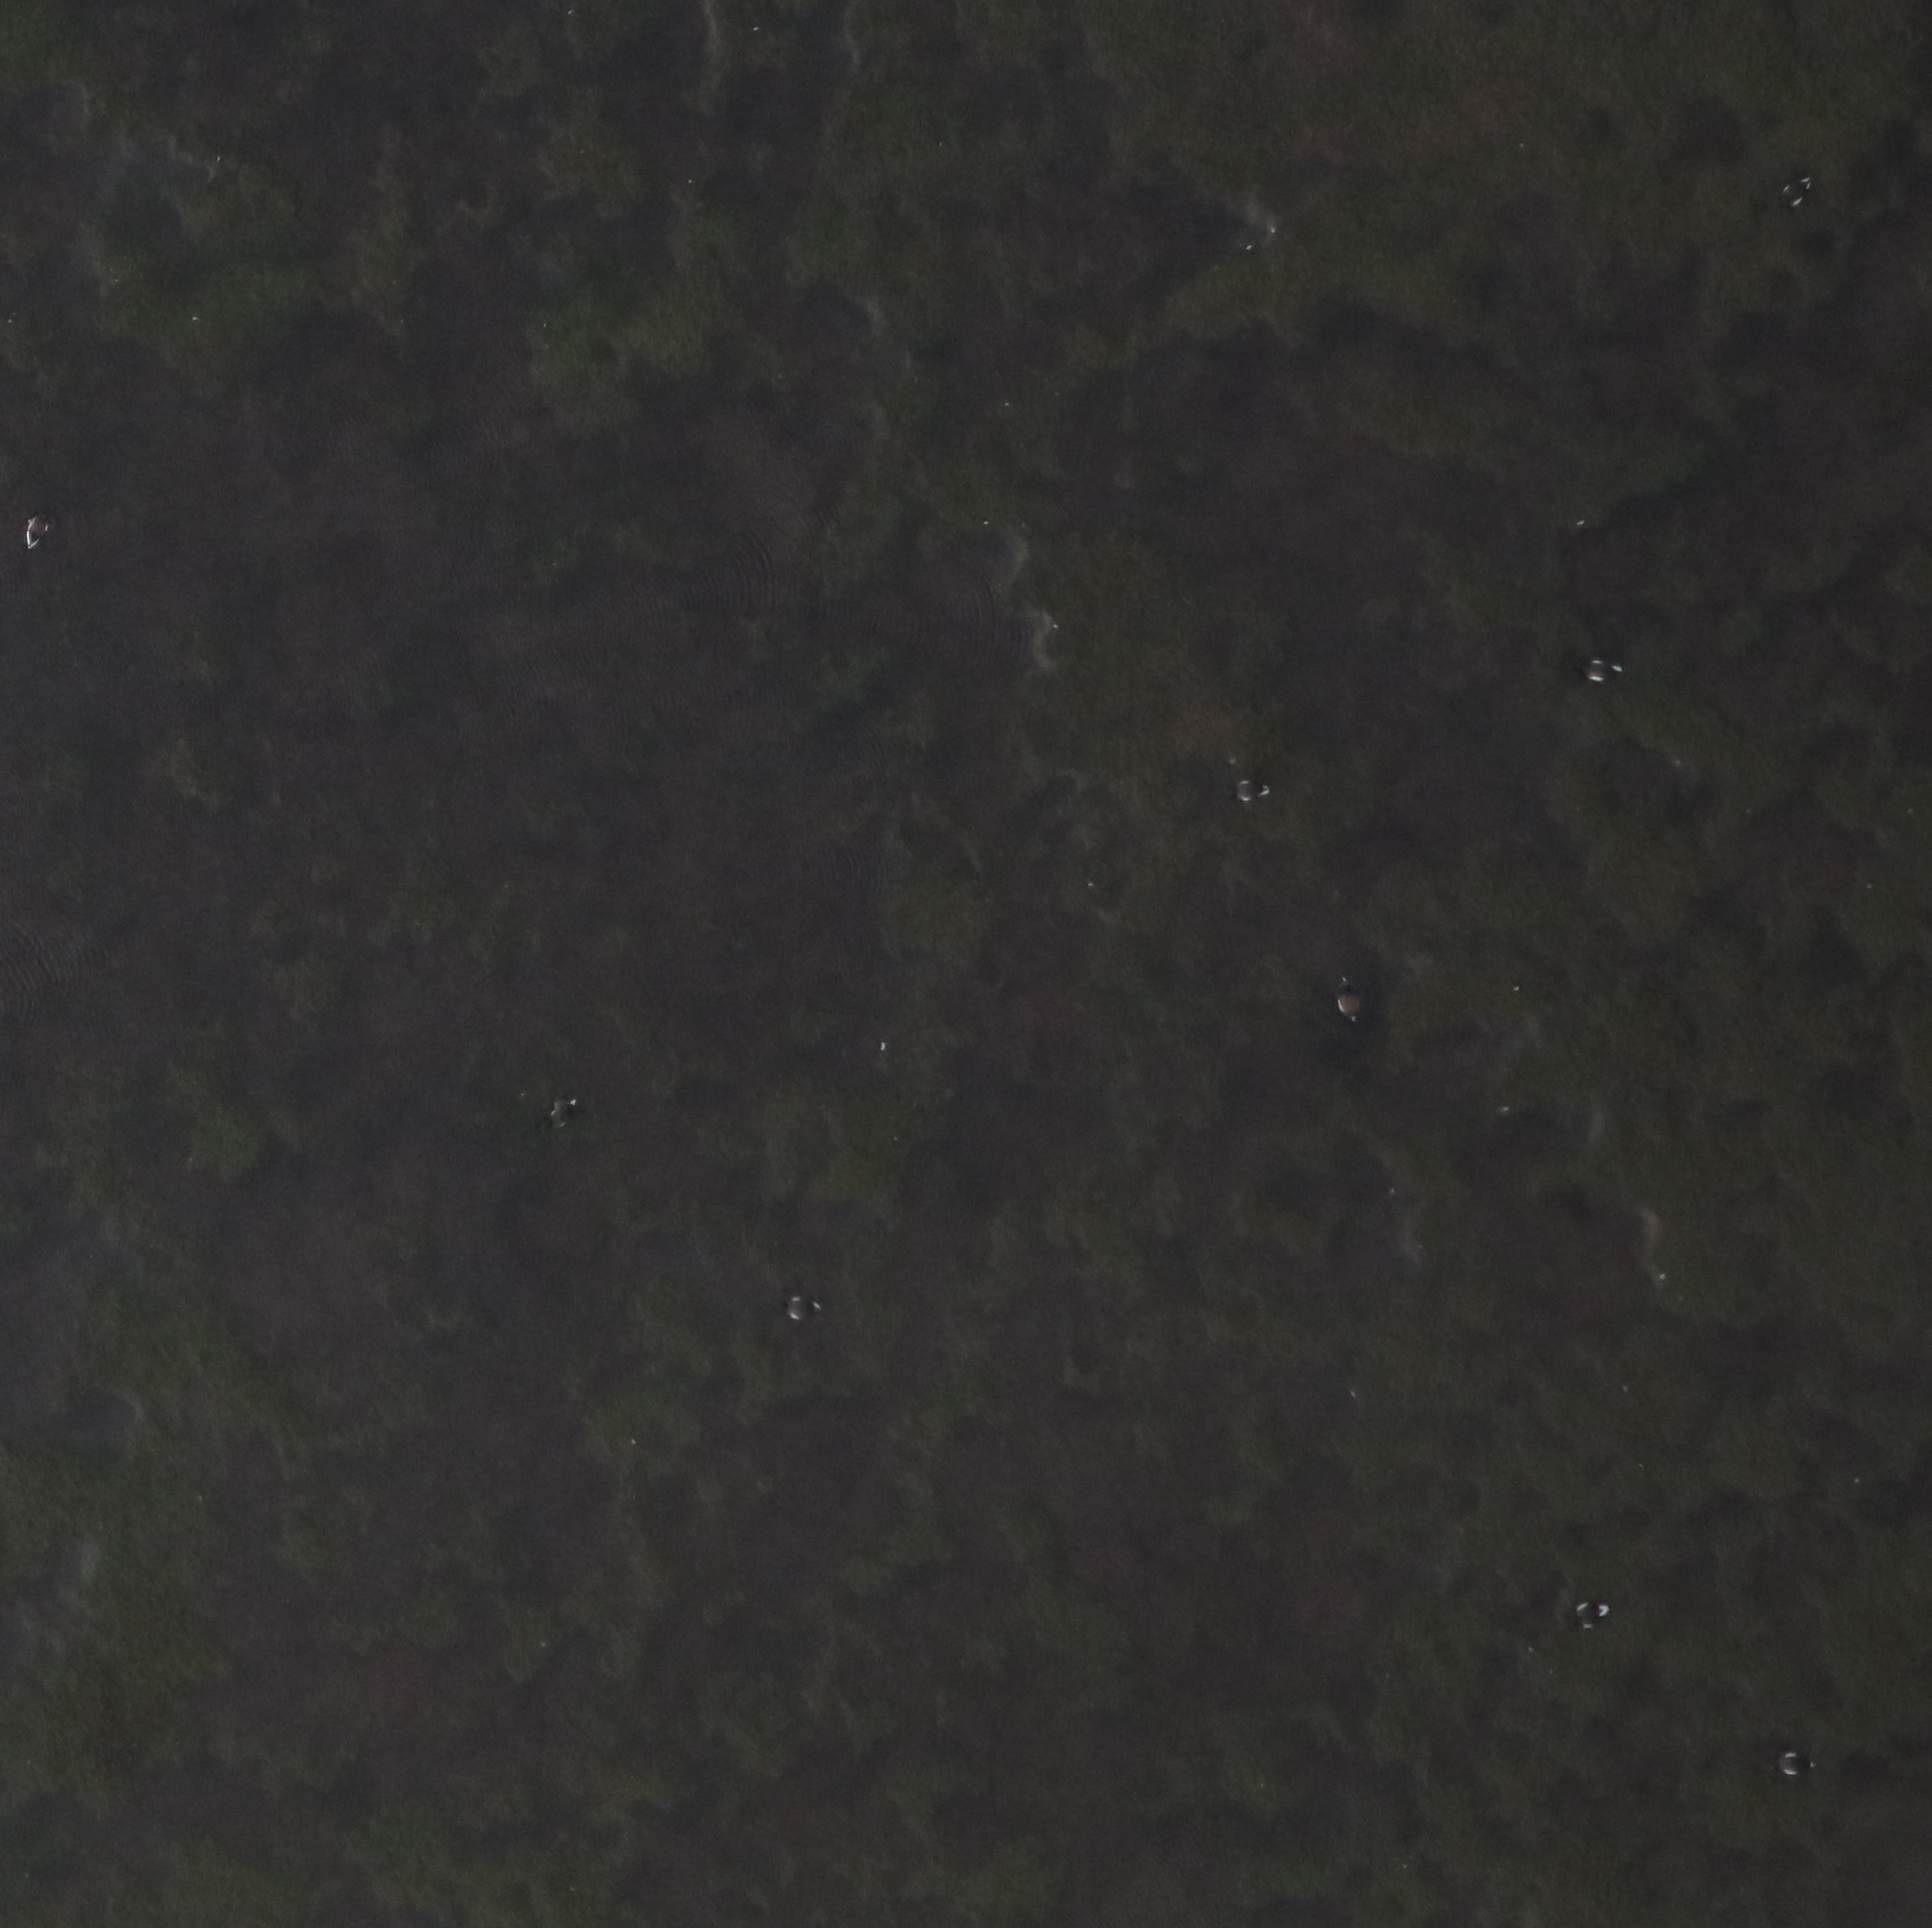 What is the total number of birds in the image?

9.